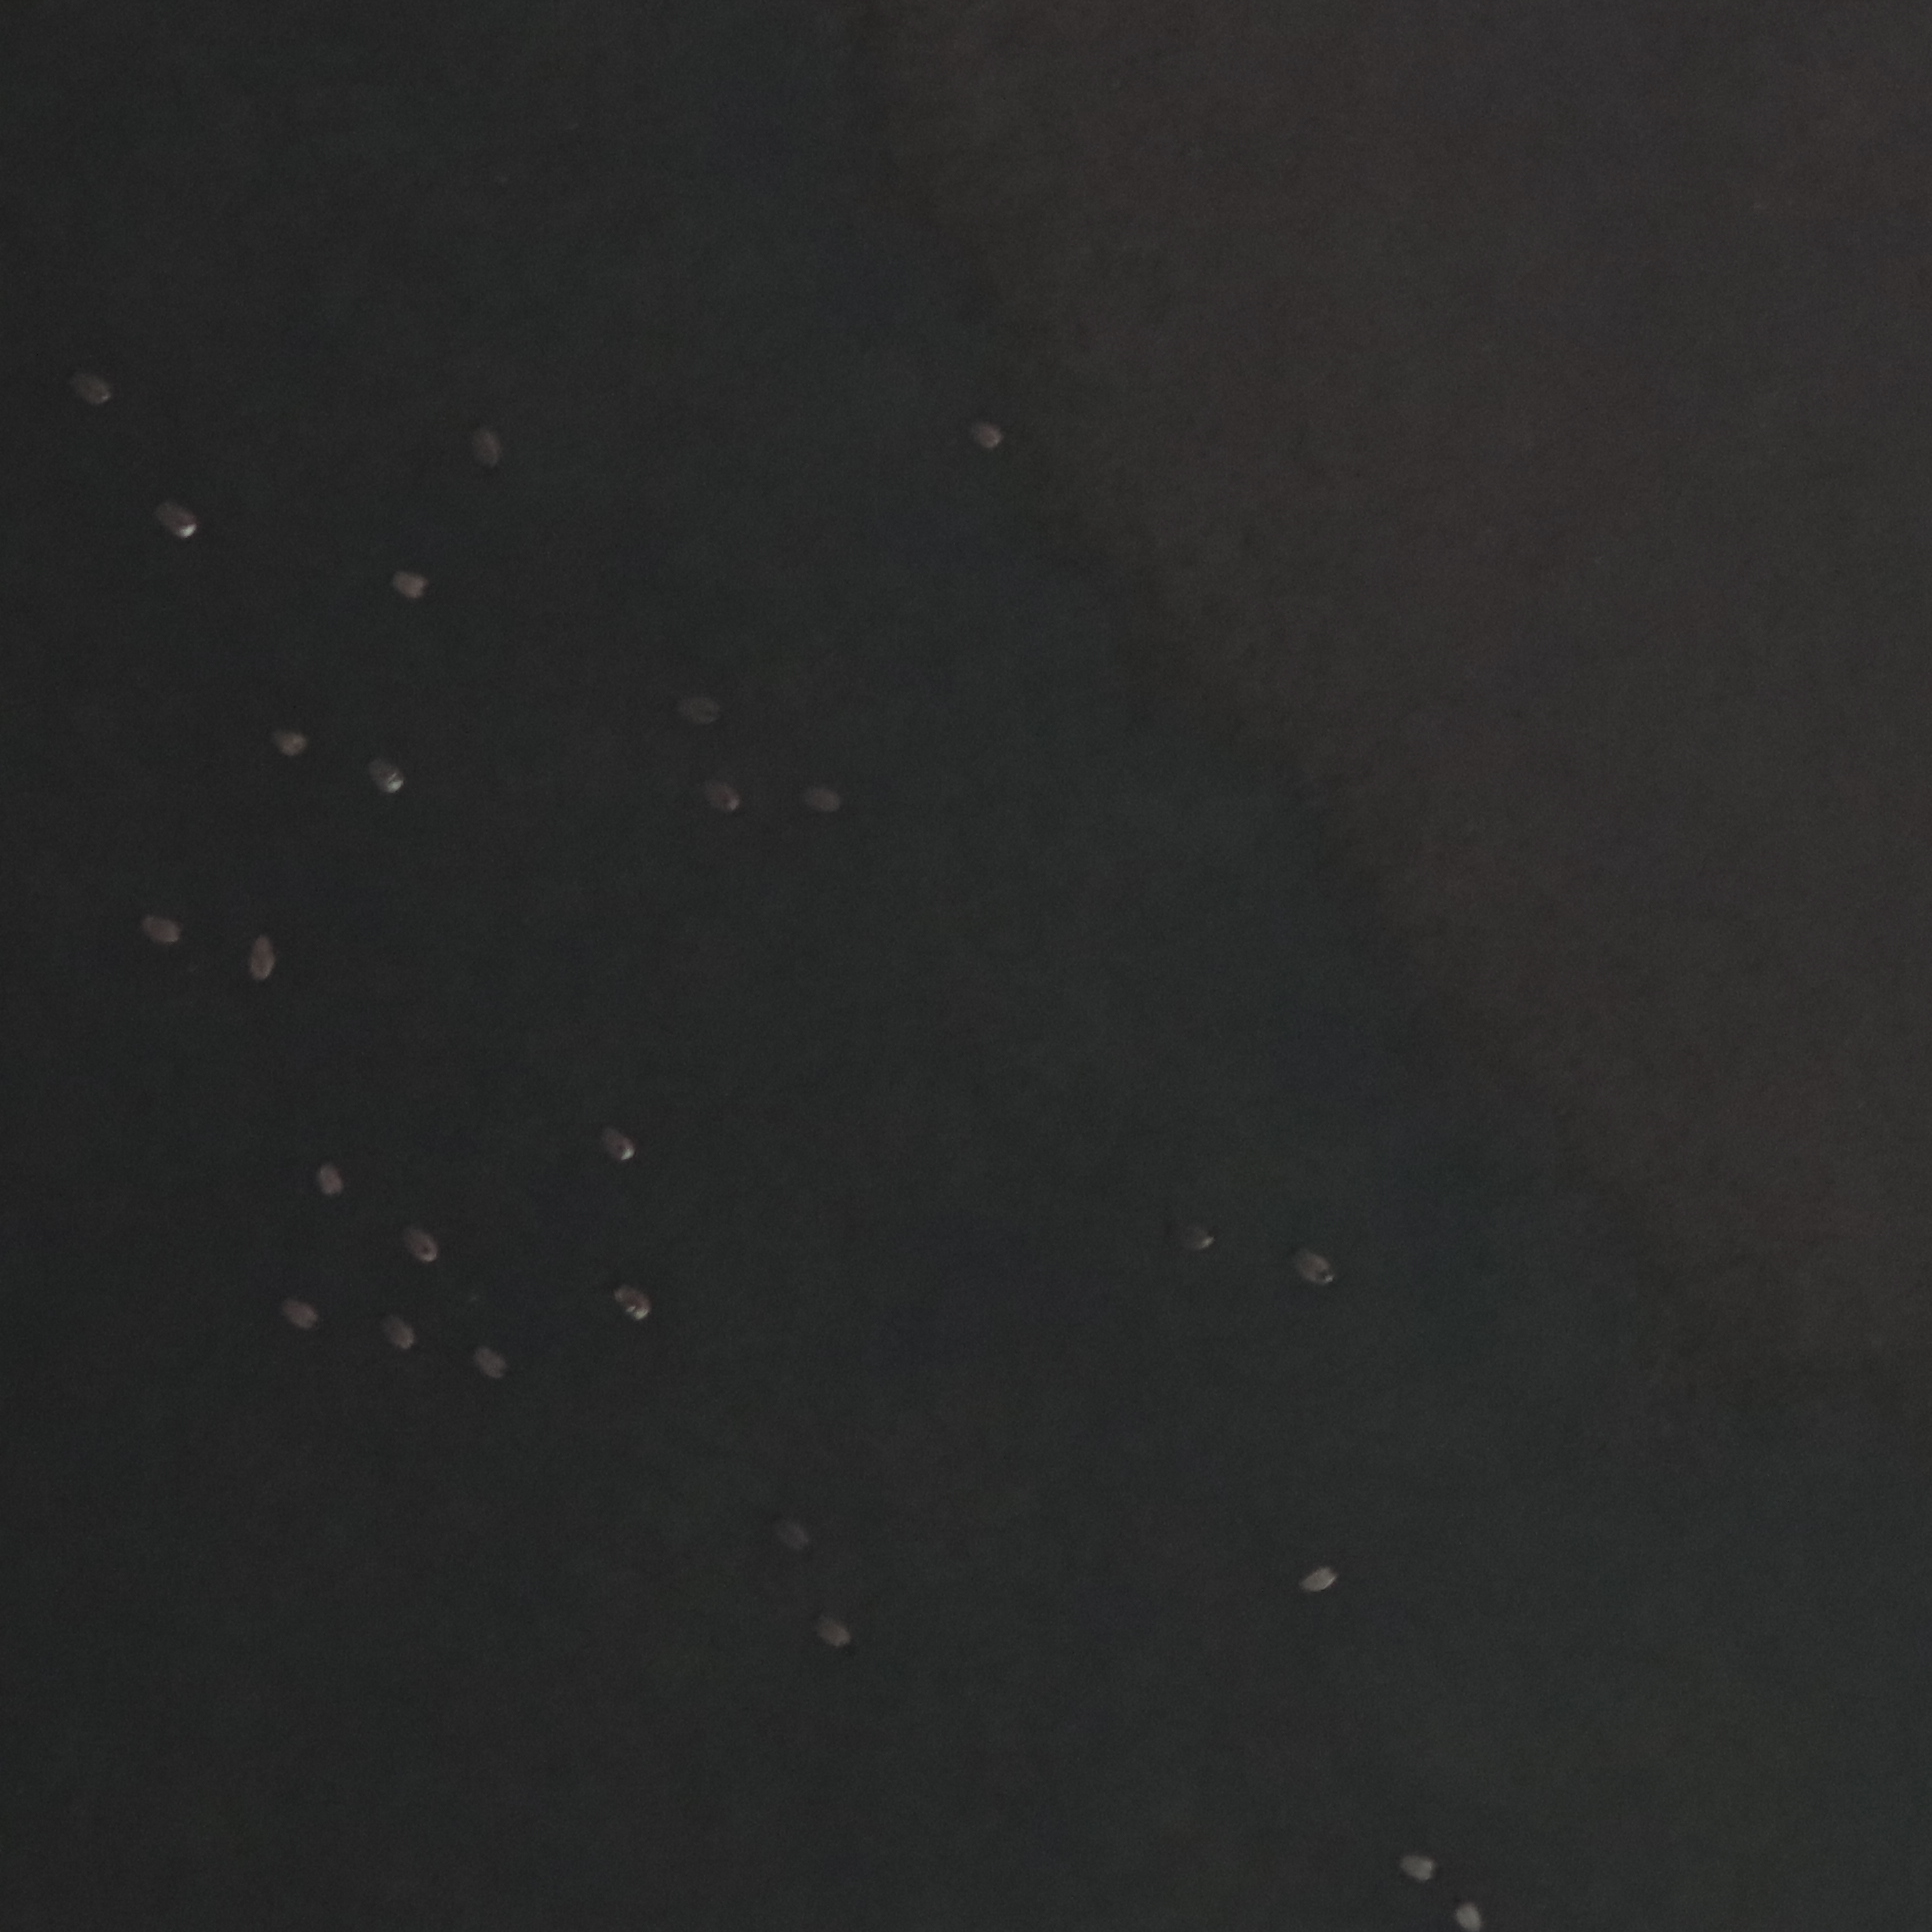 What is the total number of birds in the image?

26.